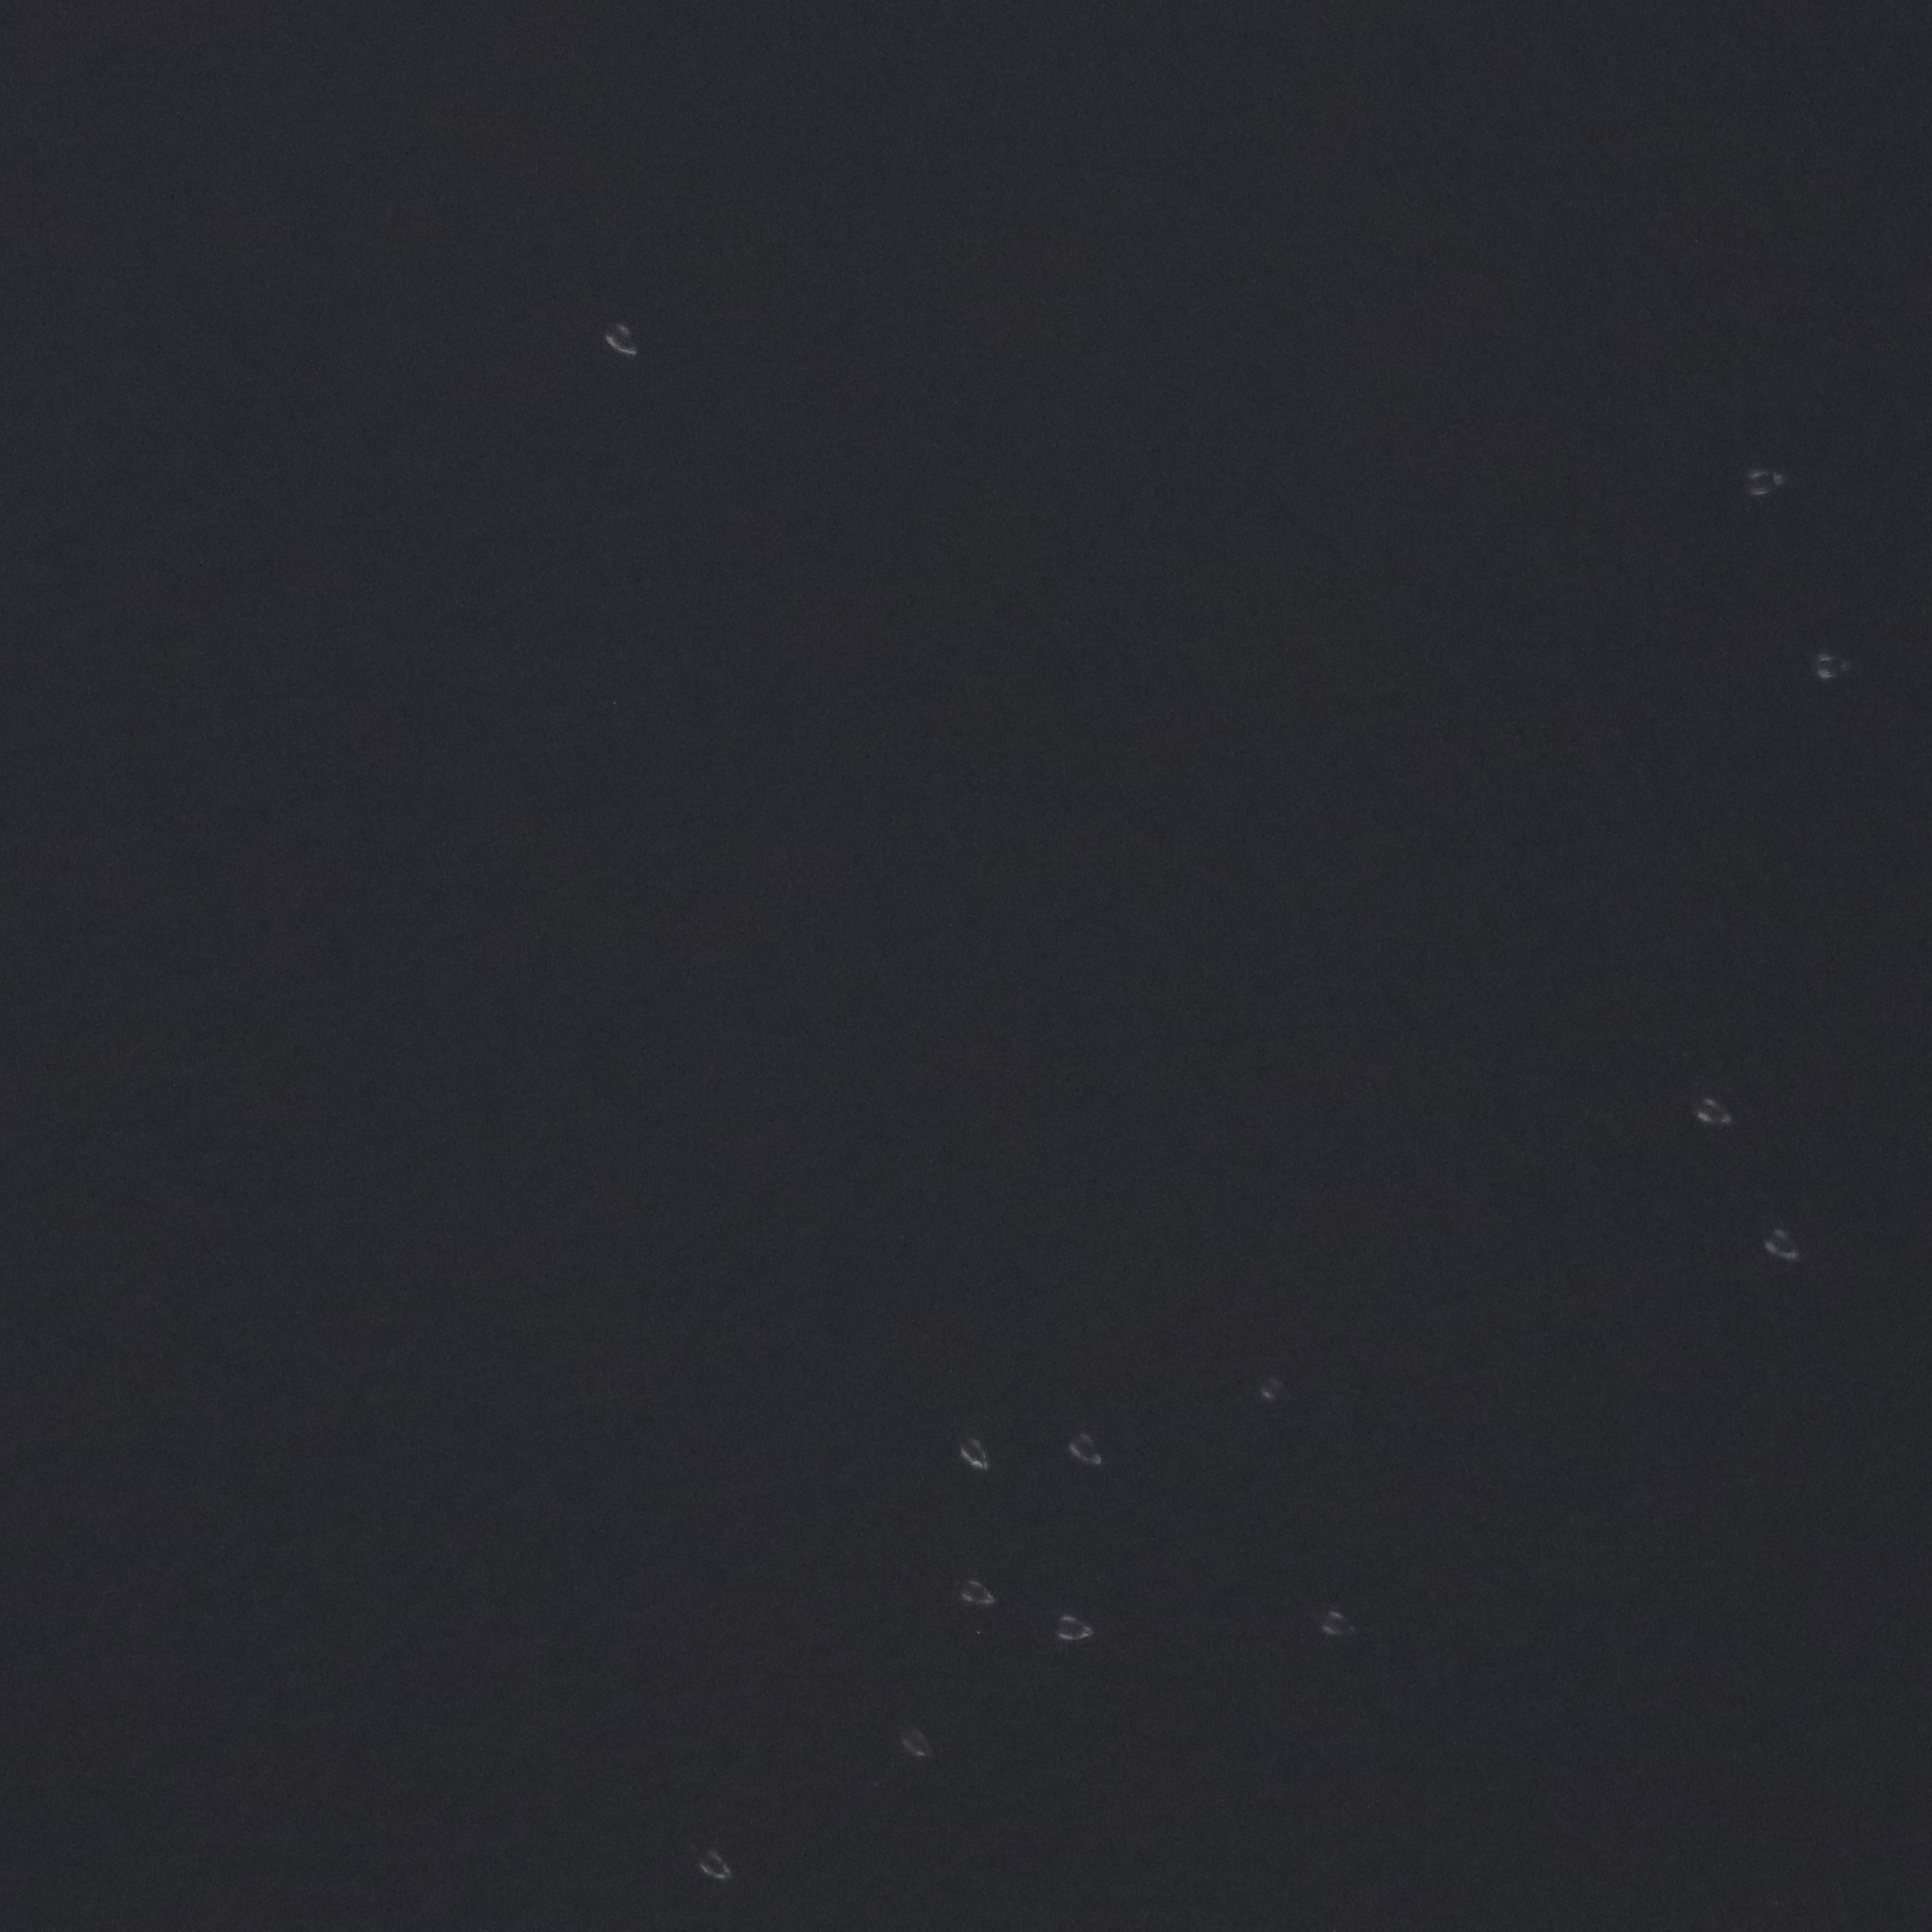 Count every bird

13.